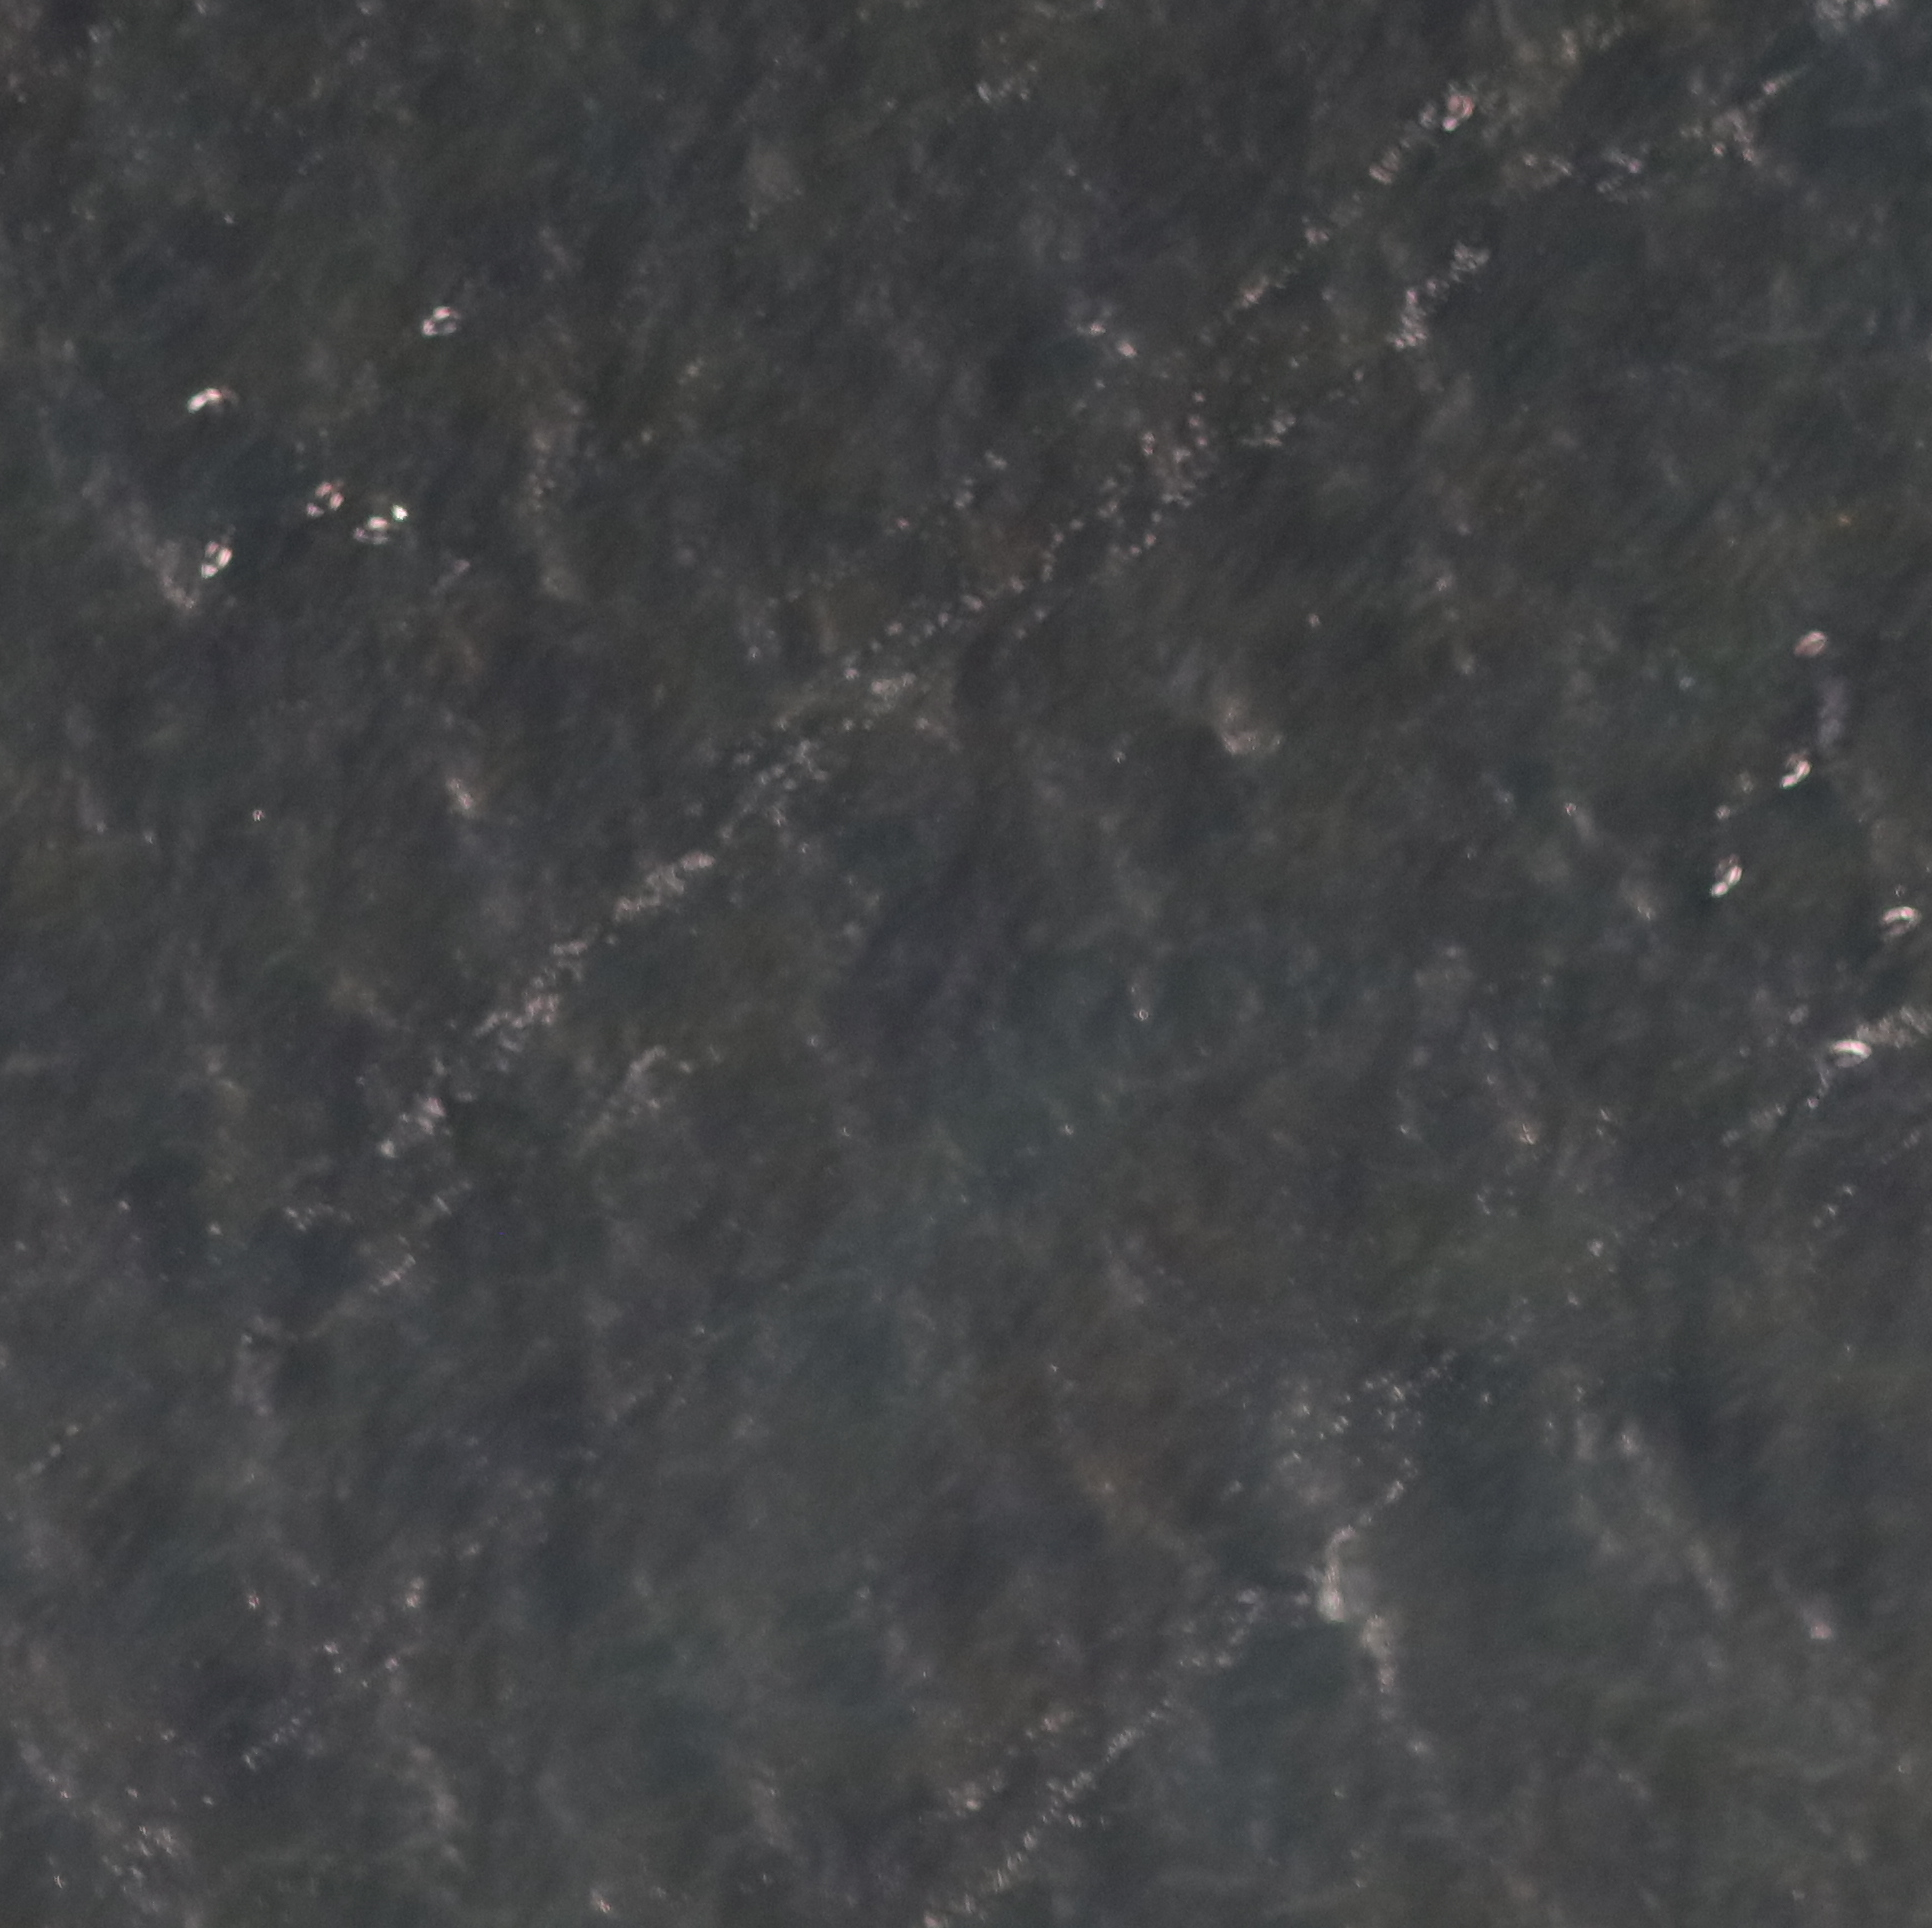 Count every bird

10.